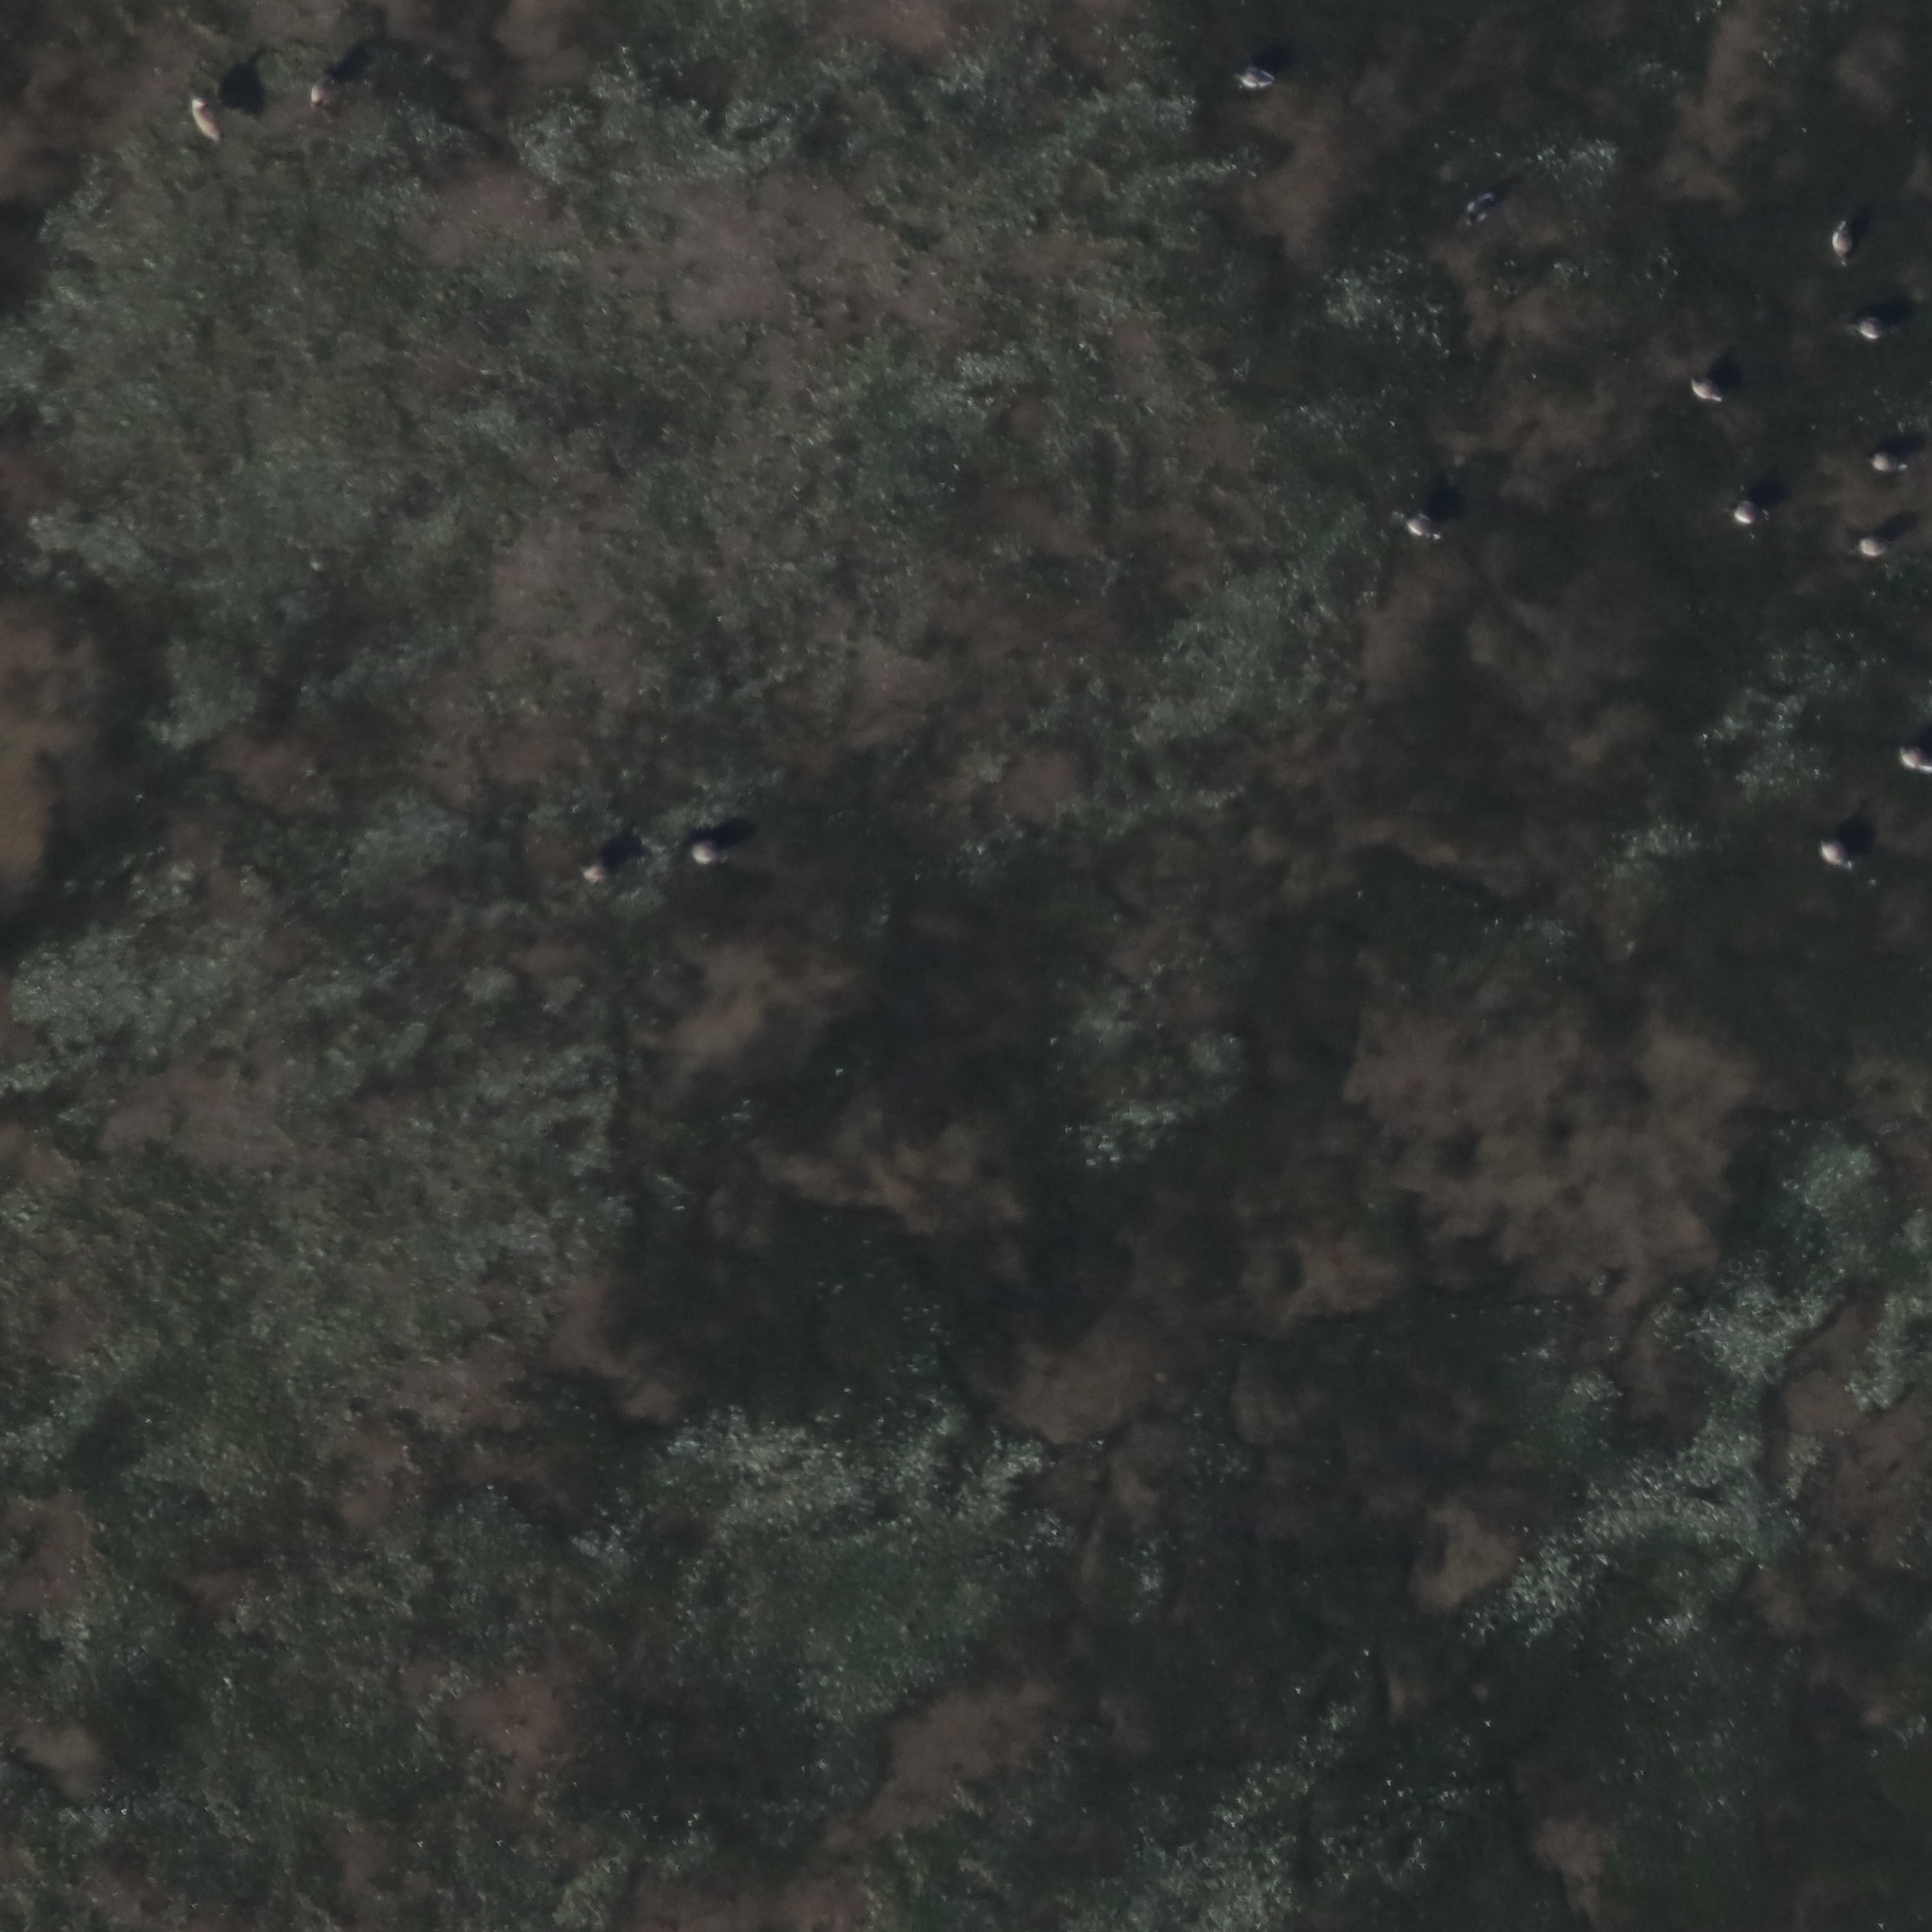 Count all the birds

15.